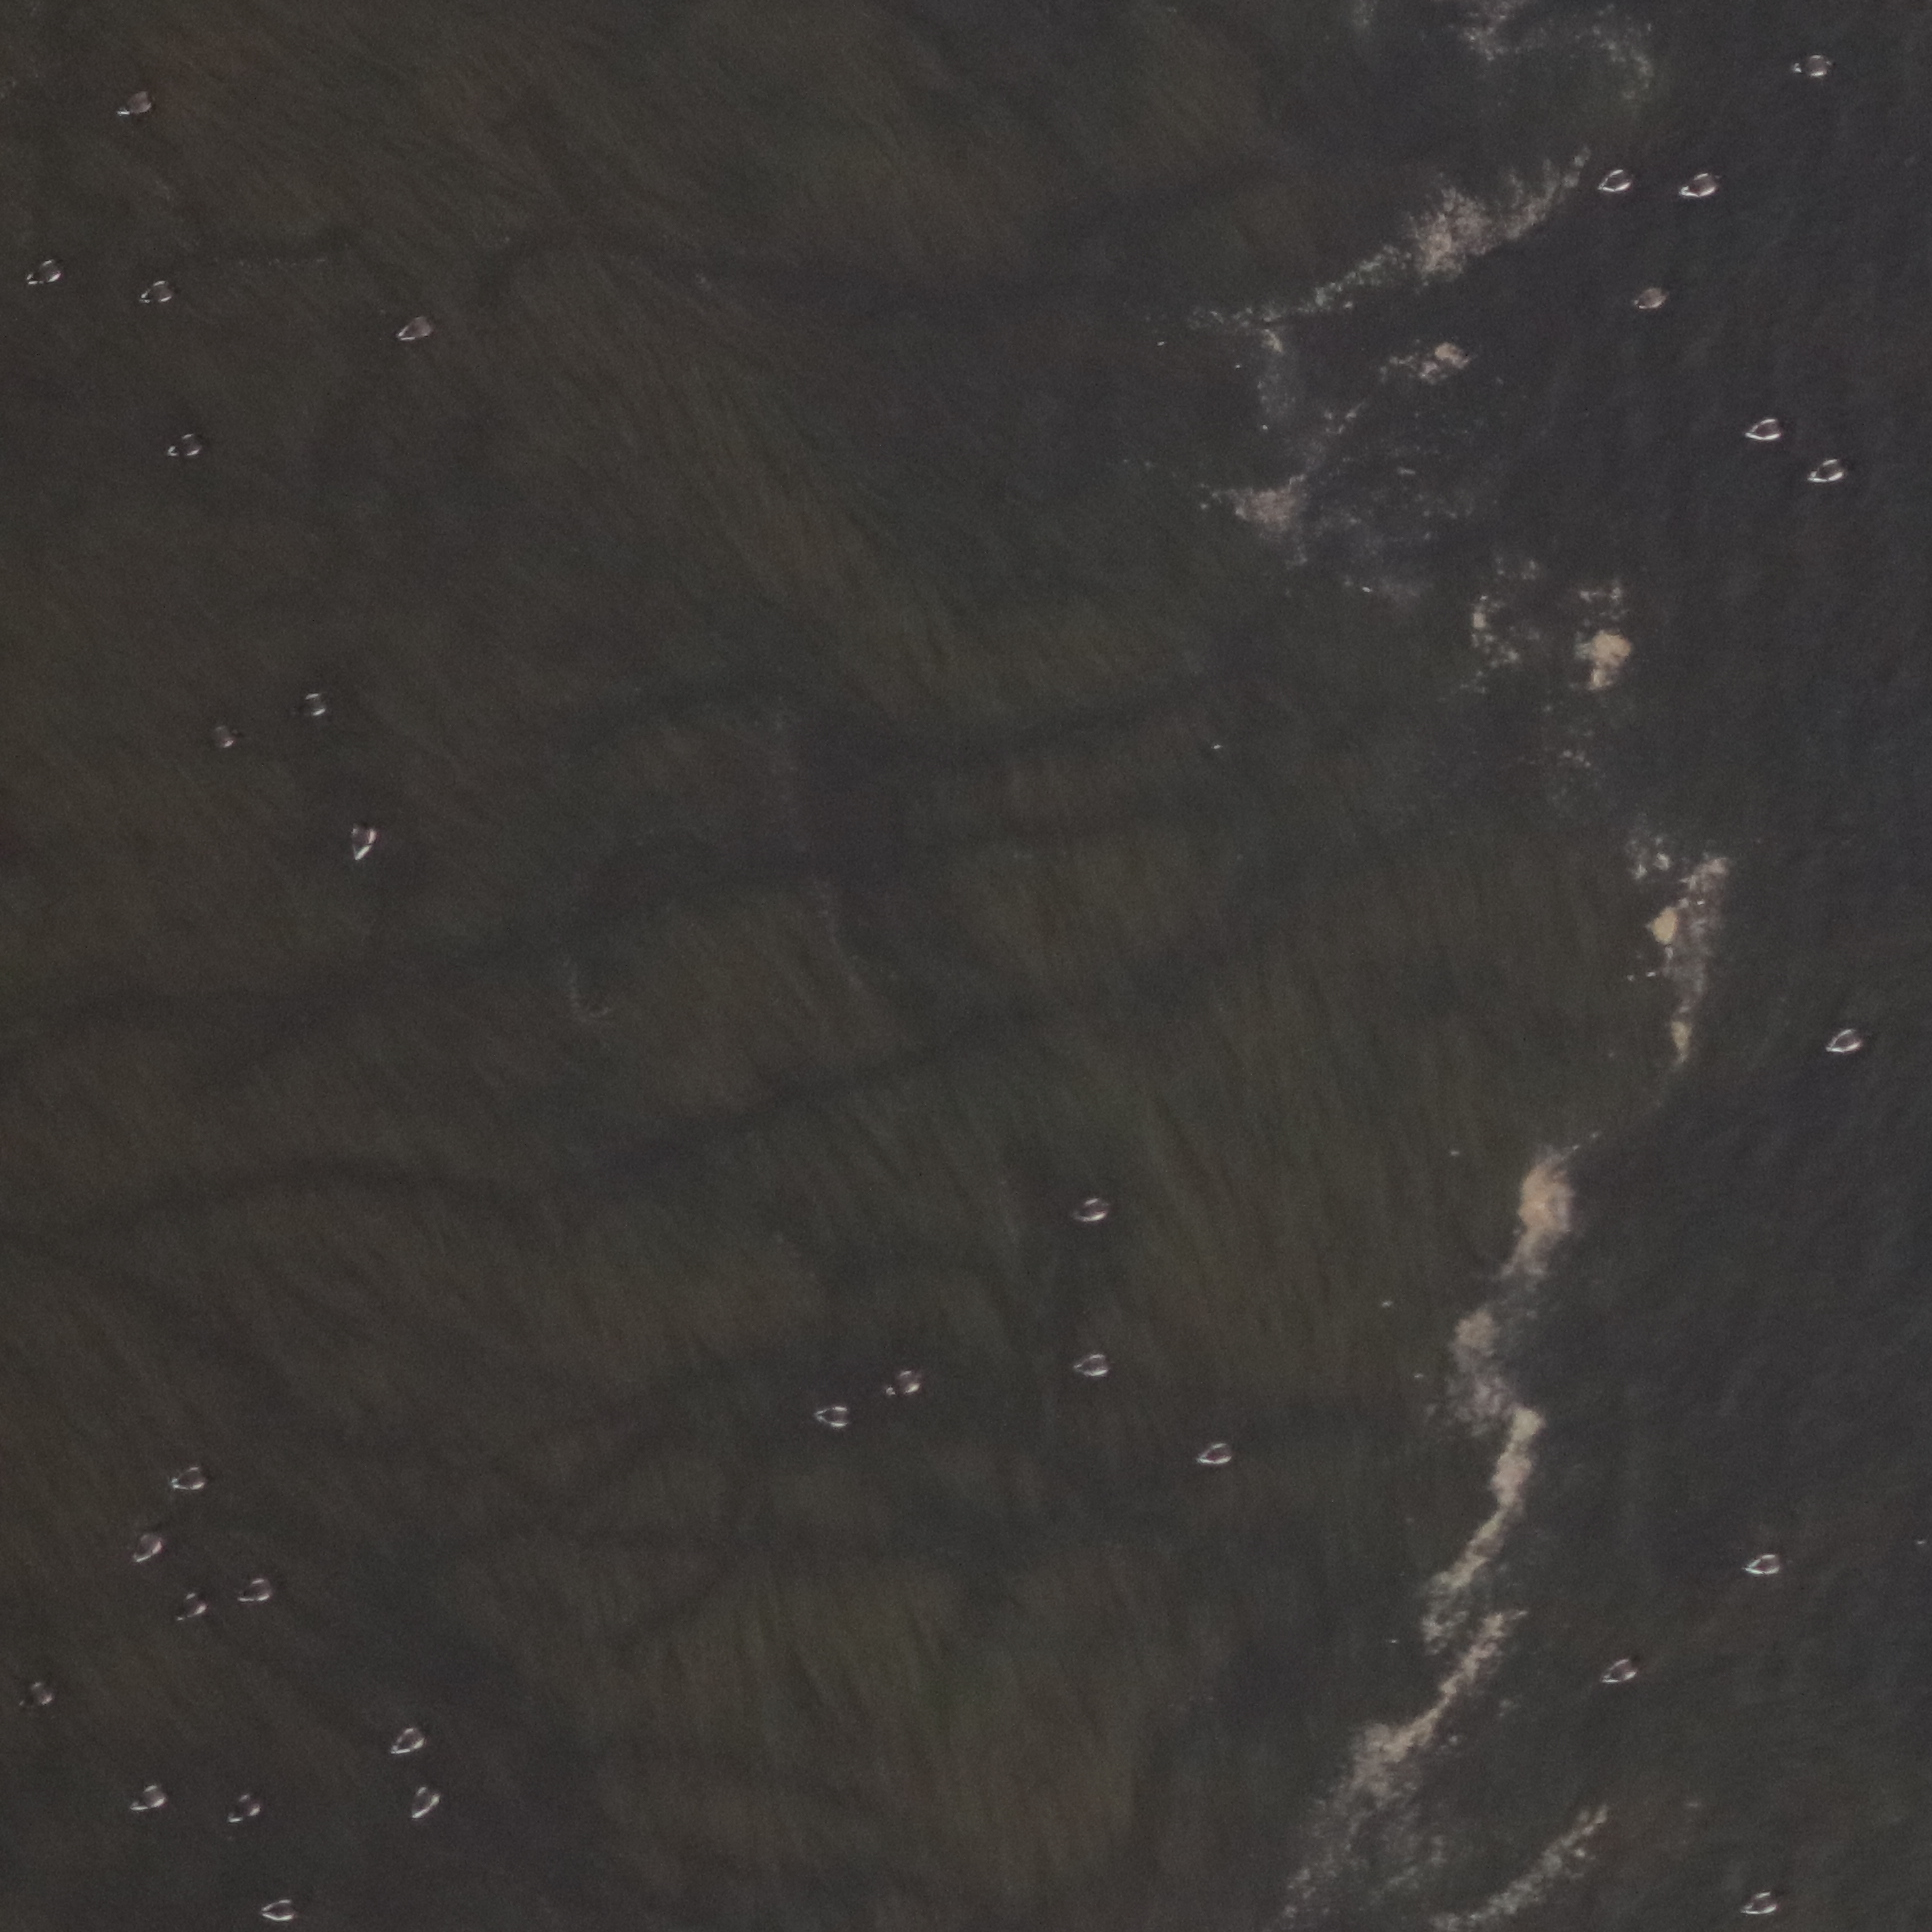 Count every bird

33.